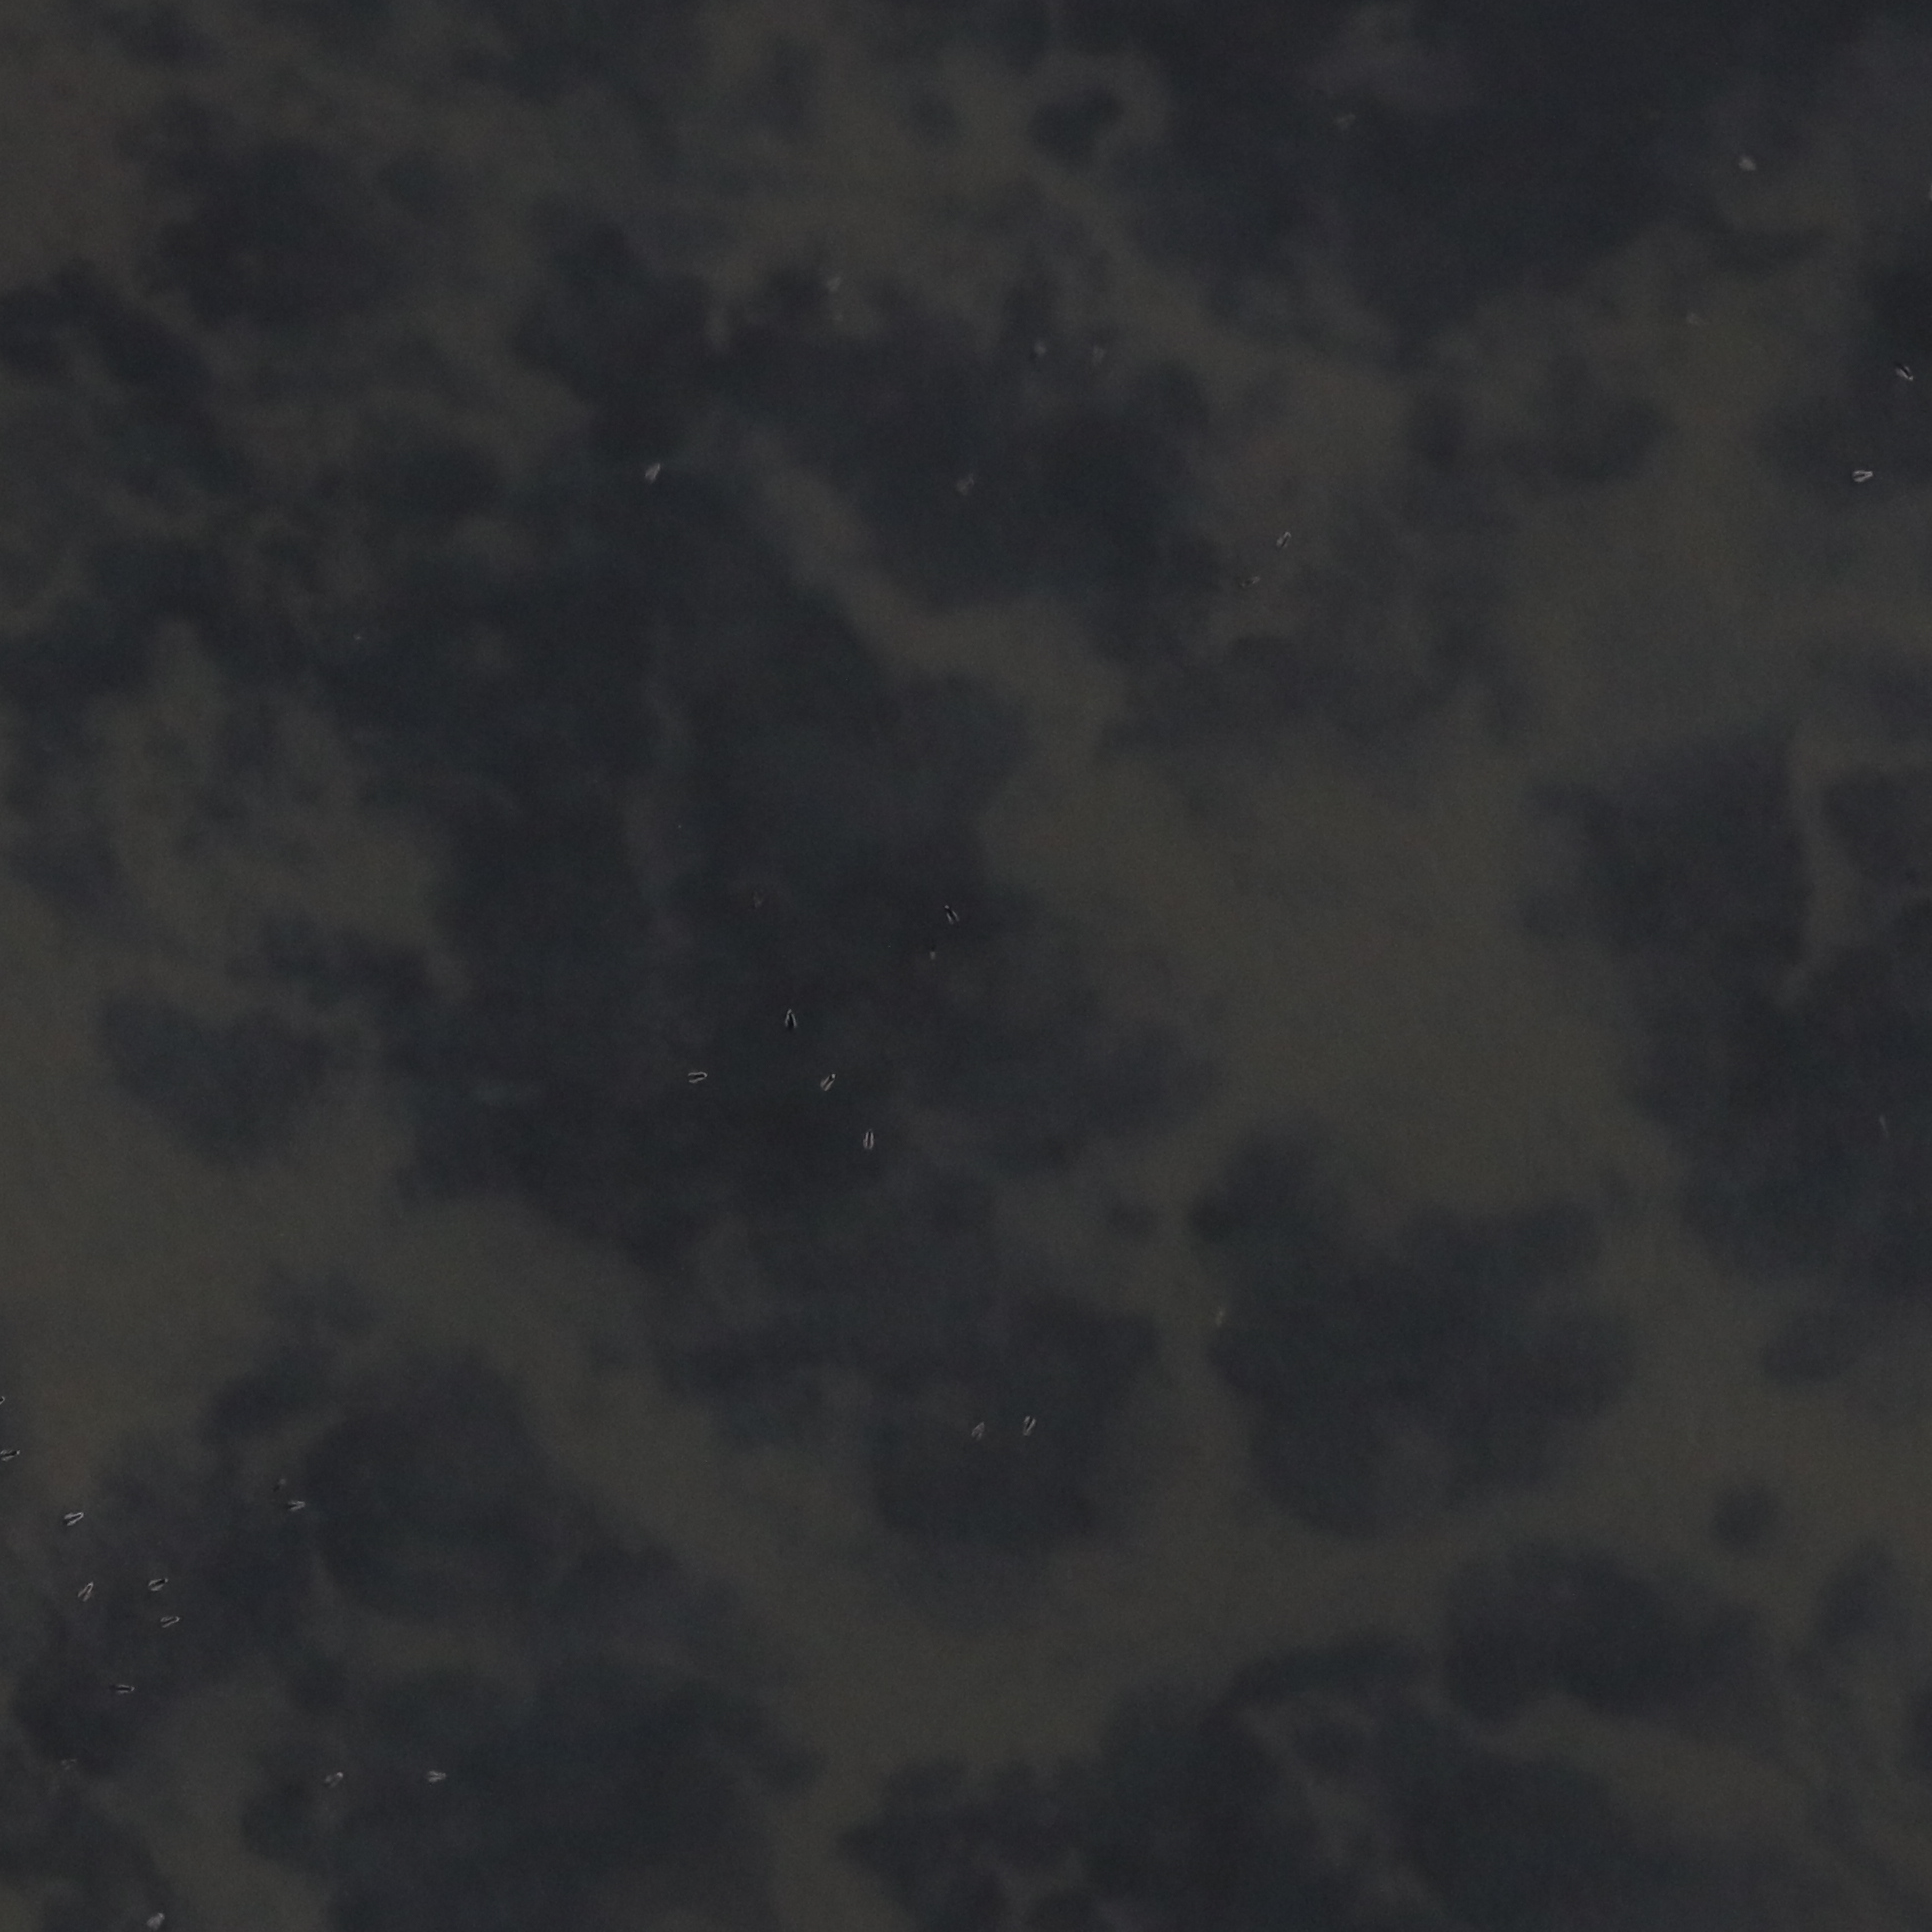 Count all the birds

35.